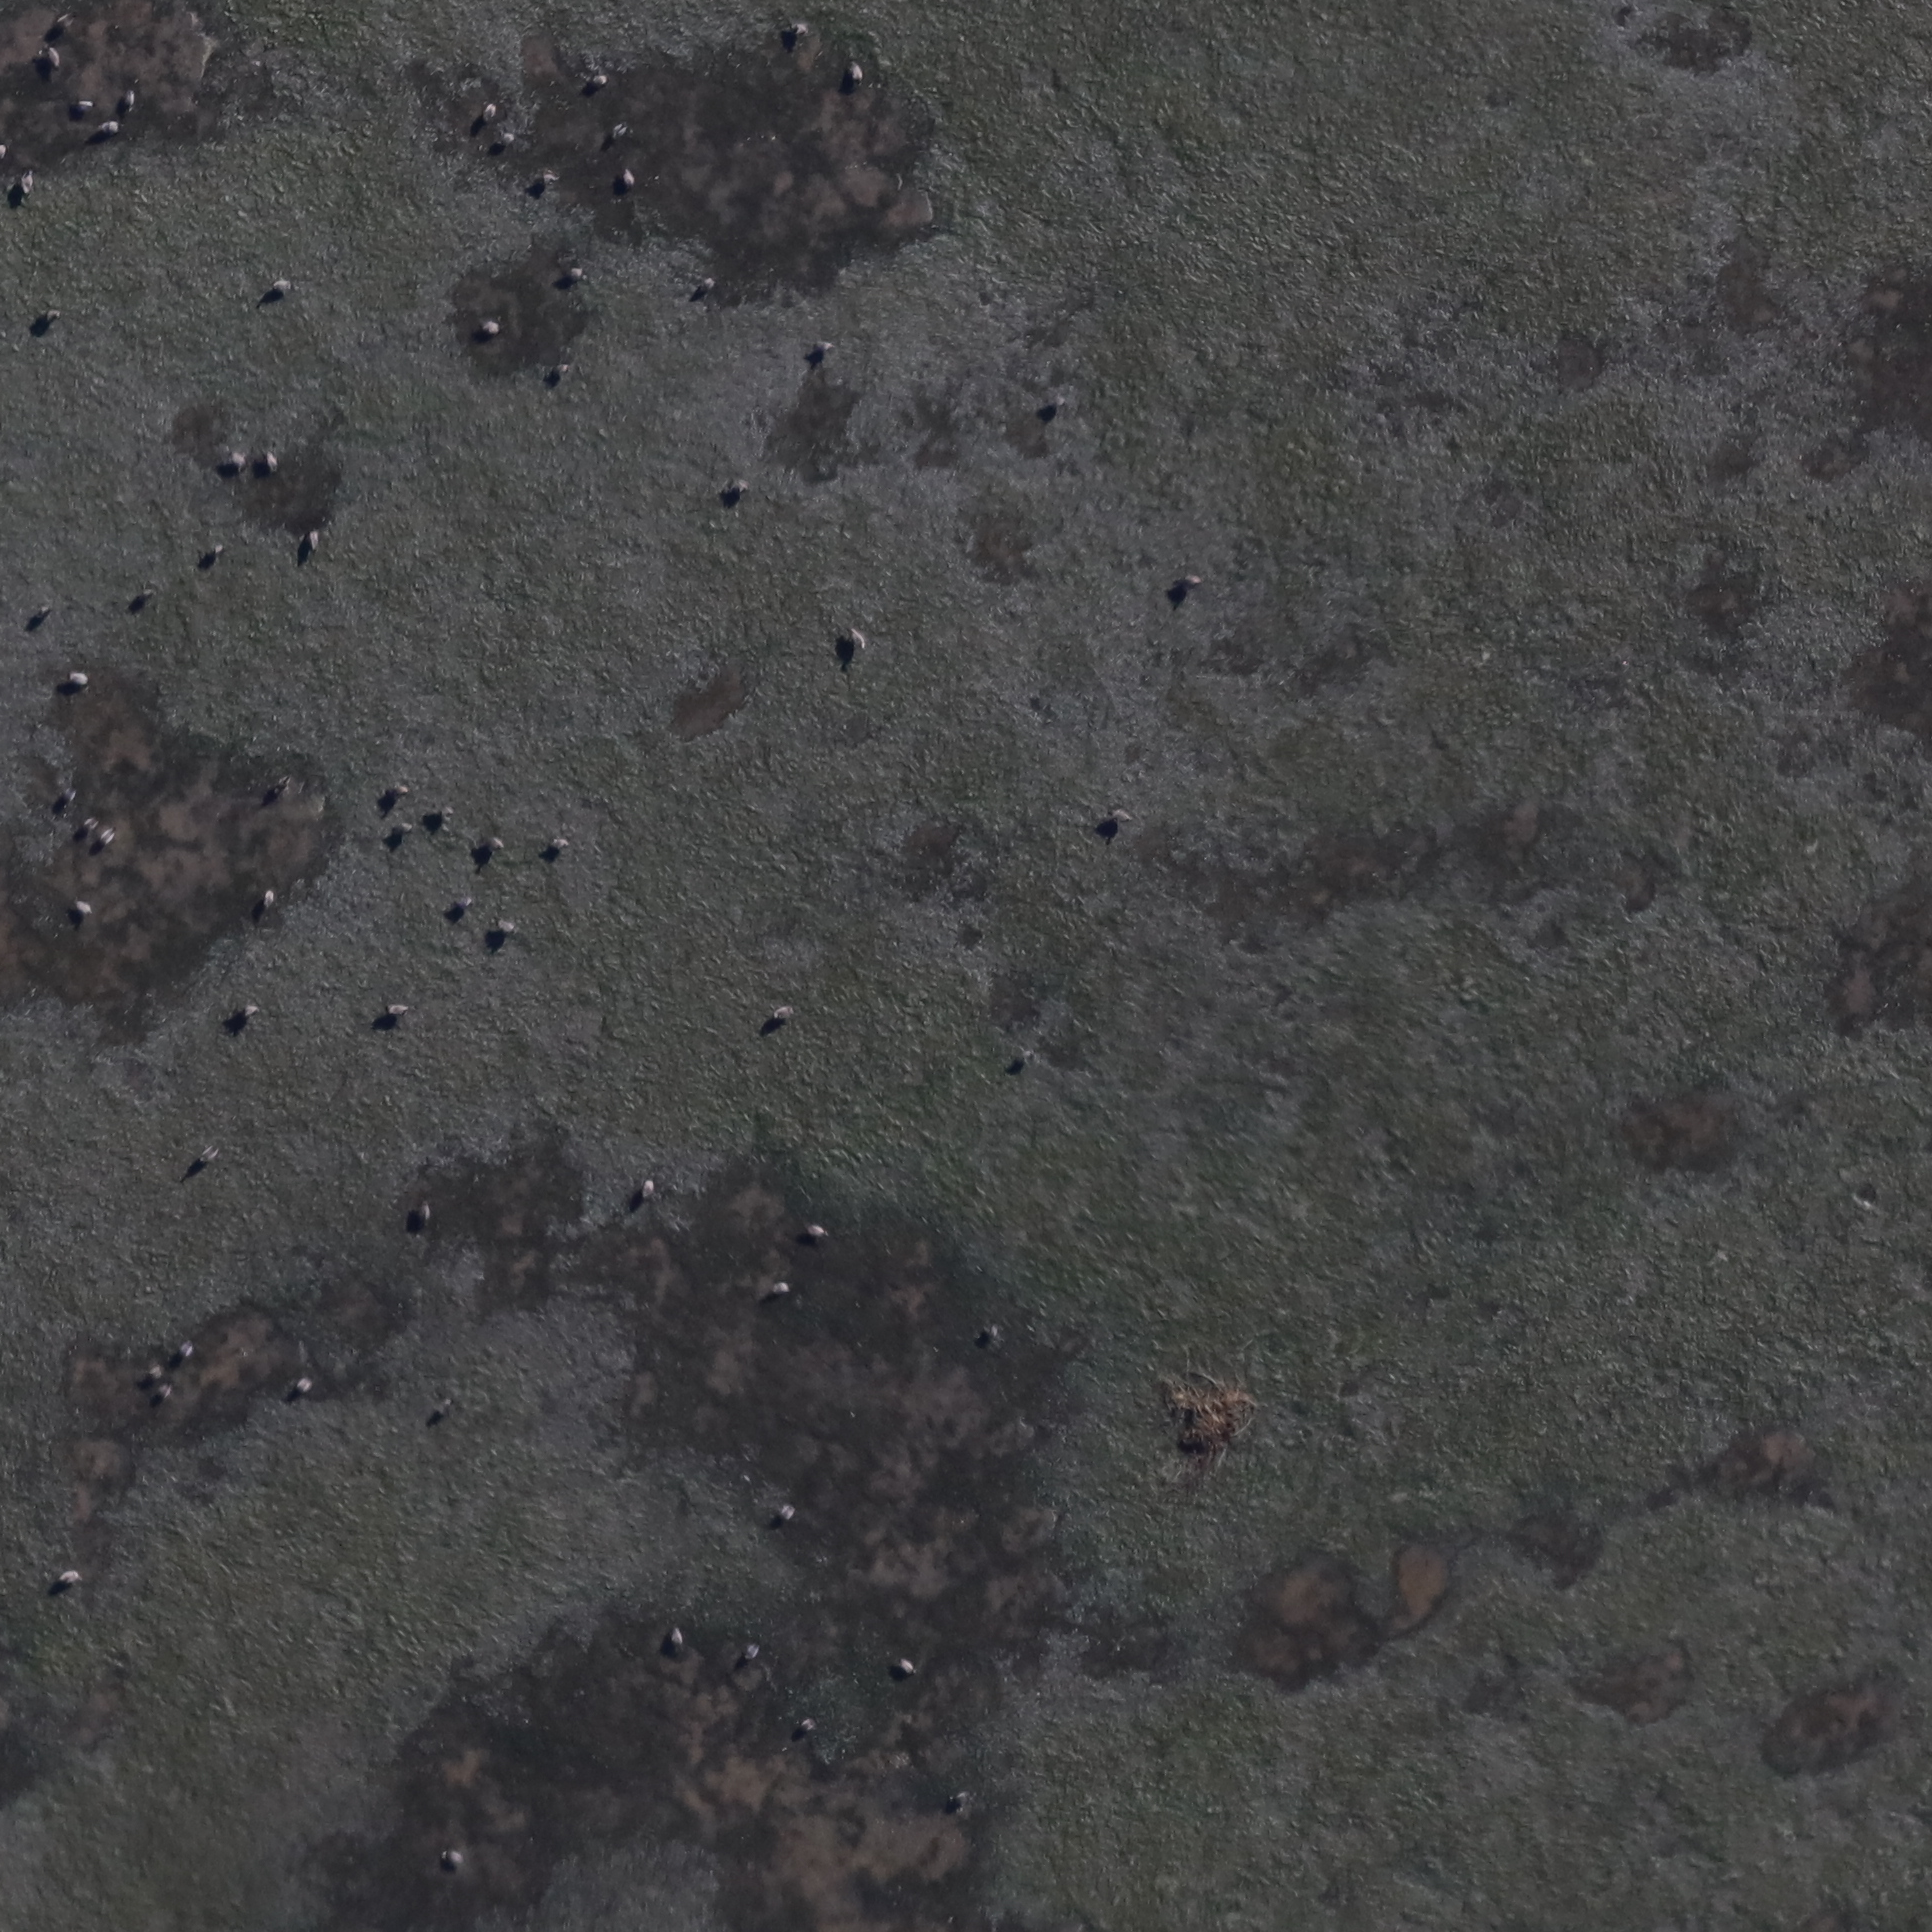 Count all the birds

69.